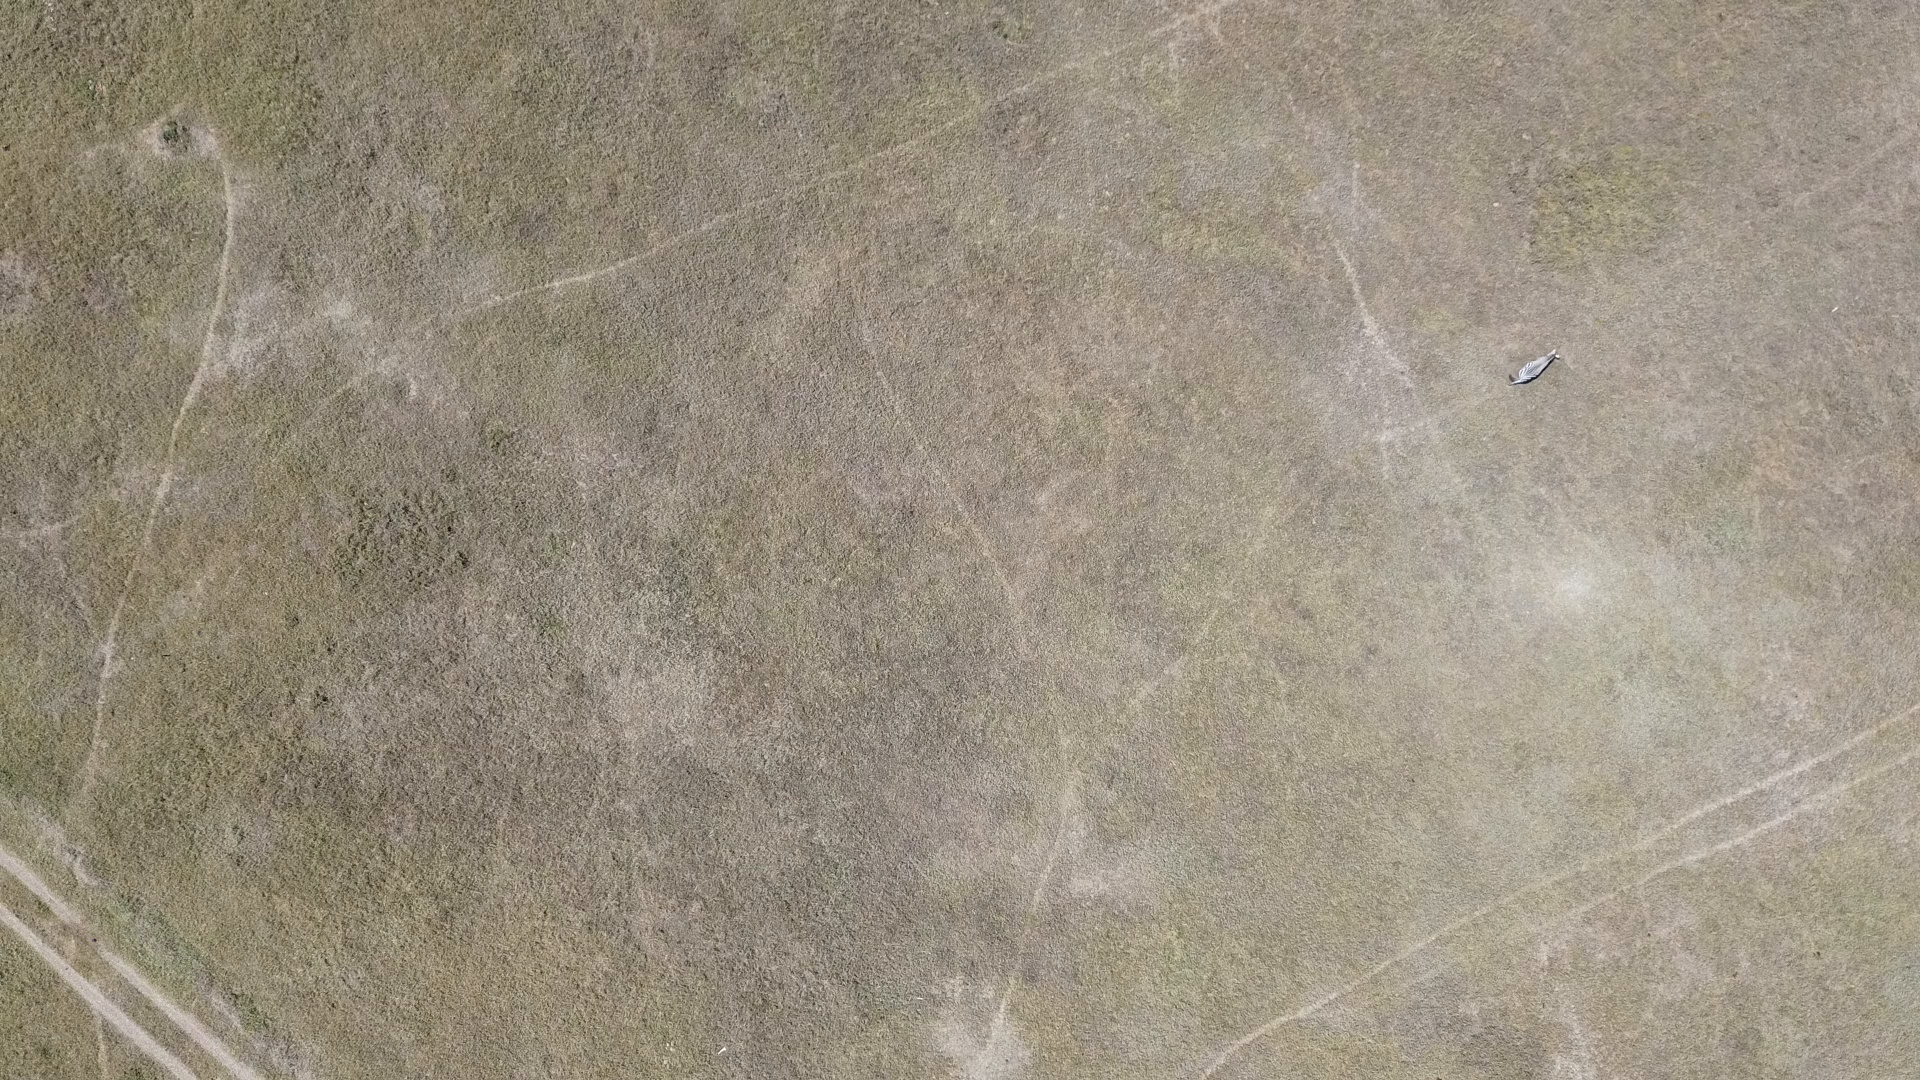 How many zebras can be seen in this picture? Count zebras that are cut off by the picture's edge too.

1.